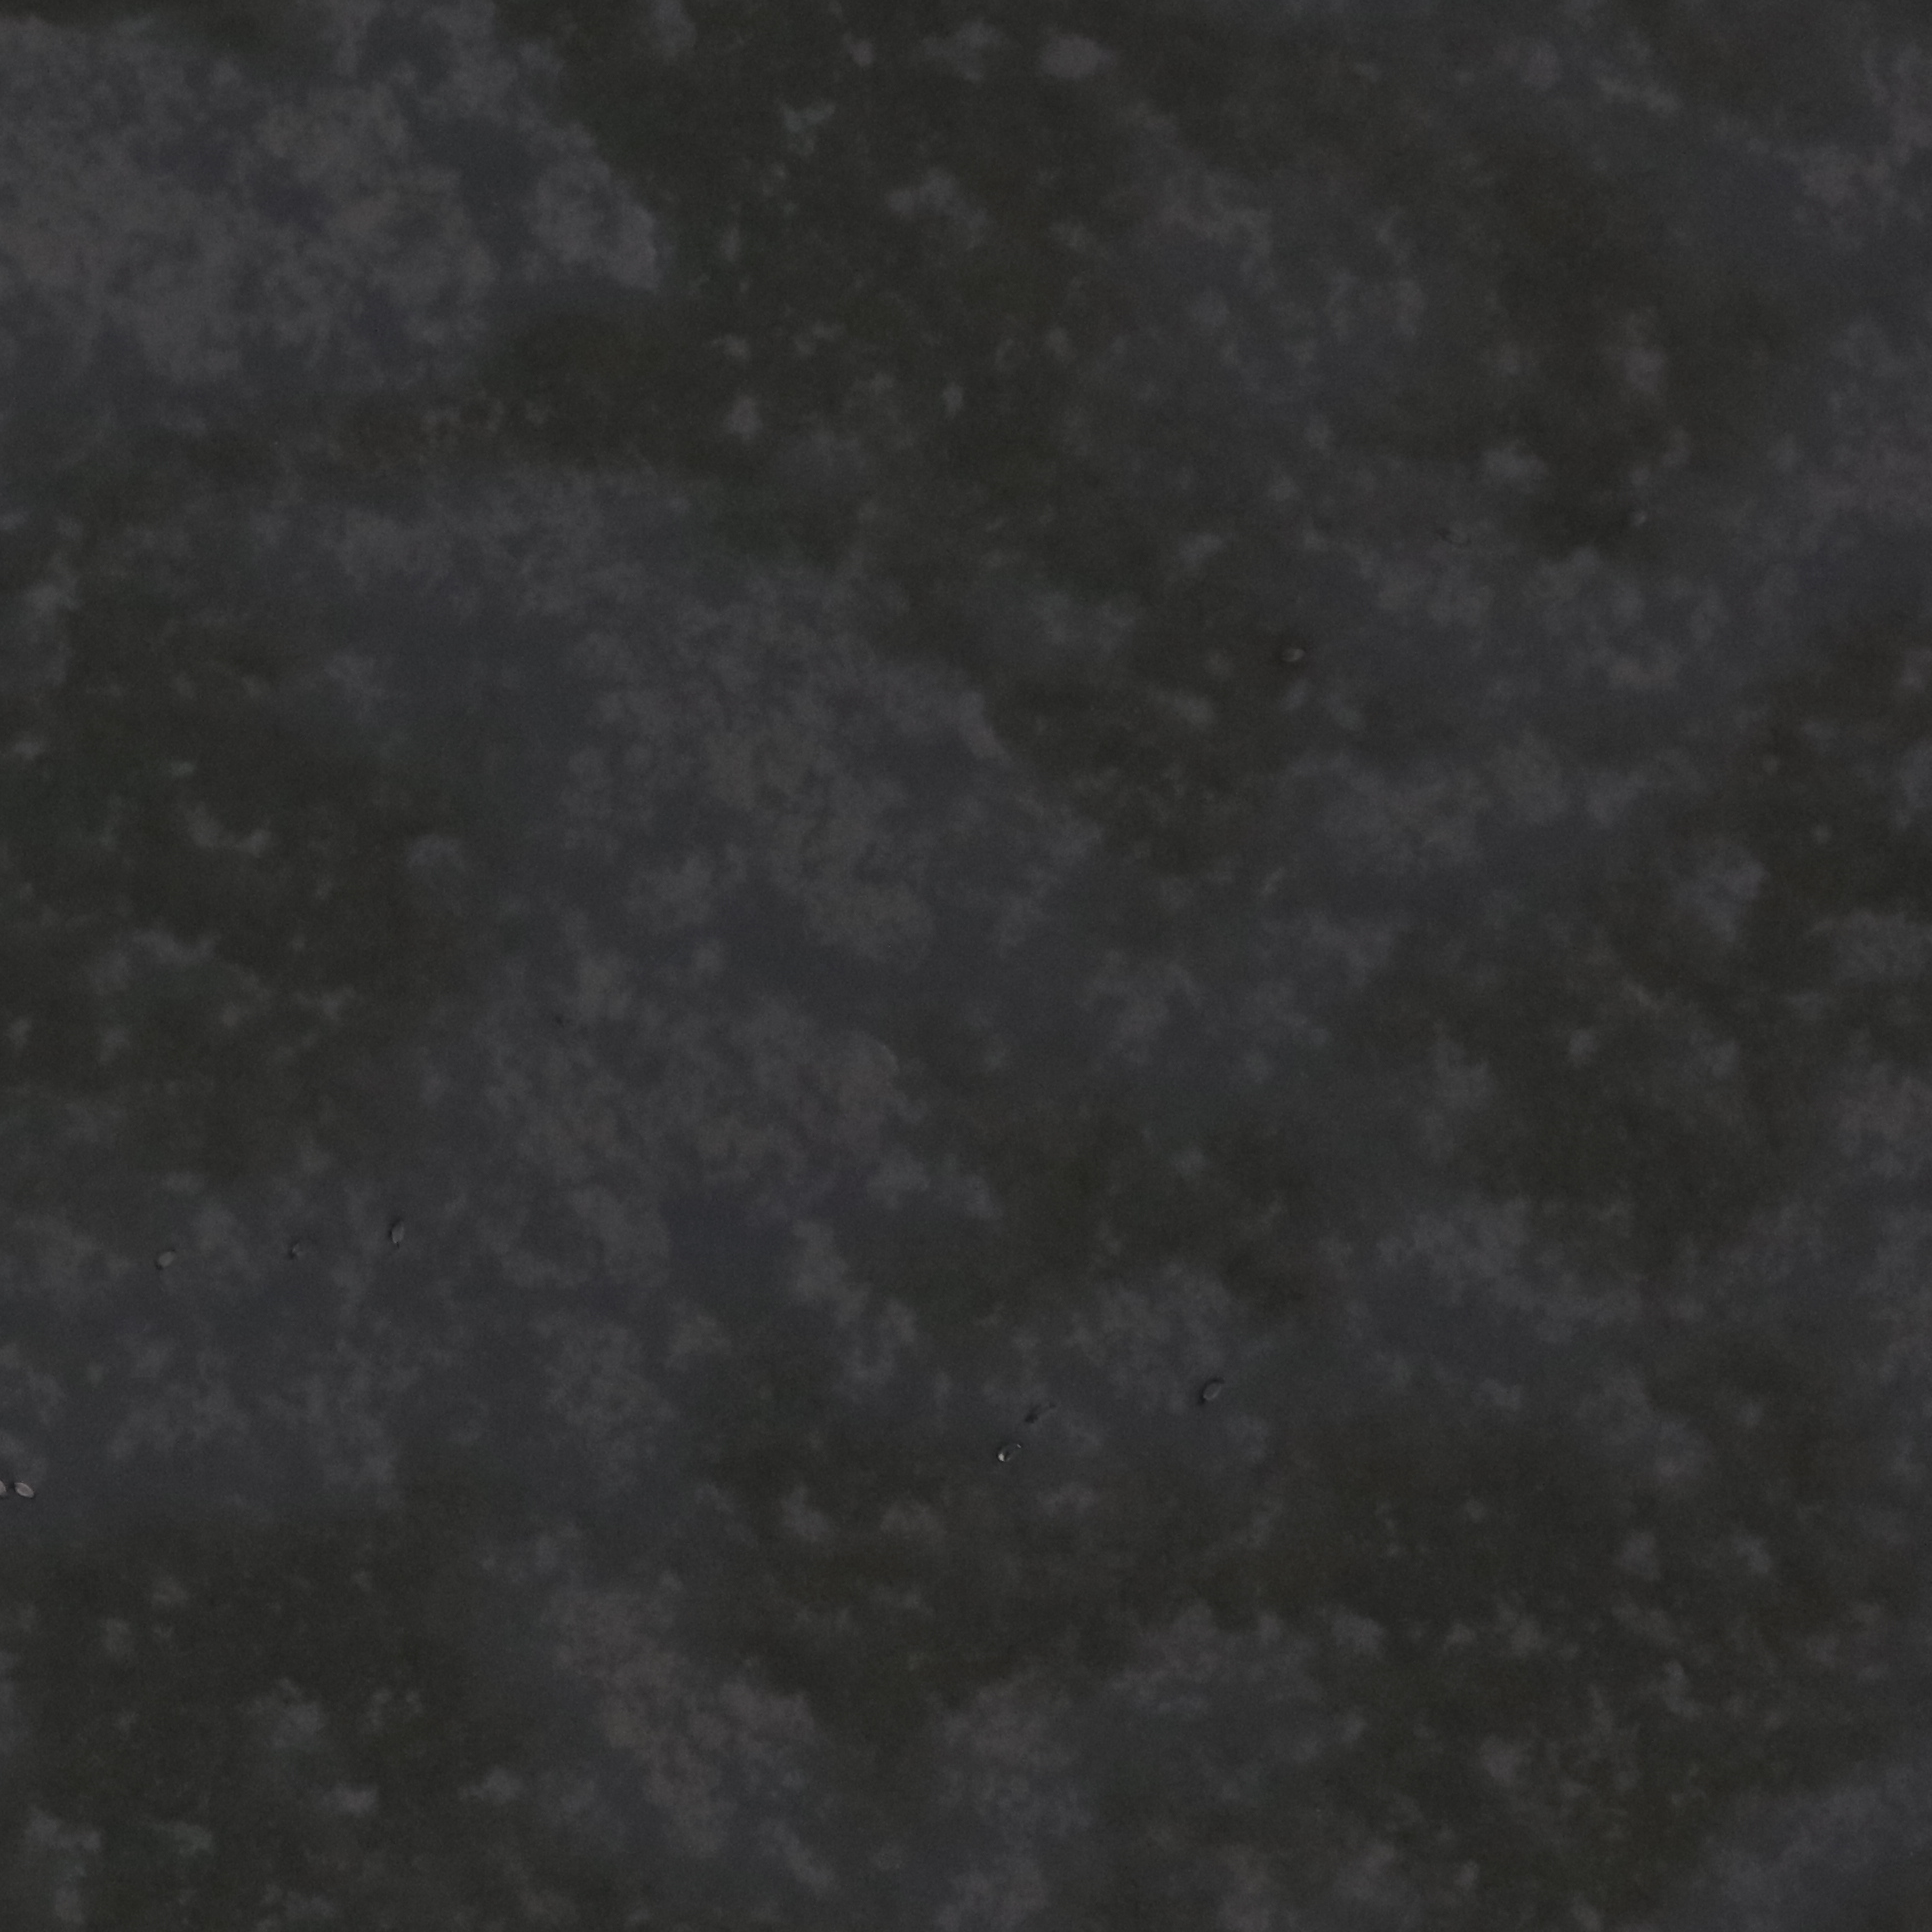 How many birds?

10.